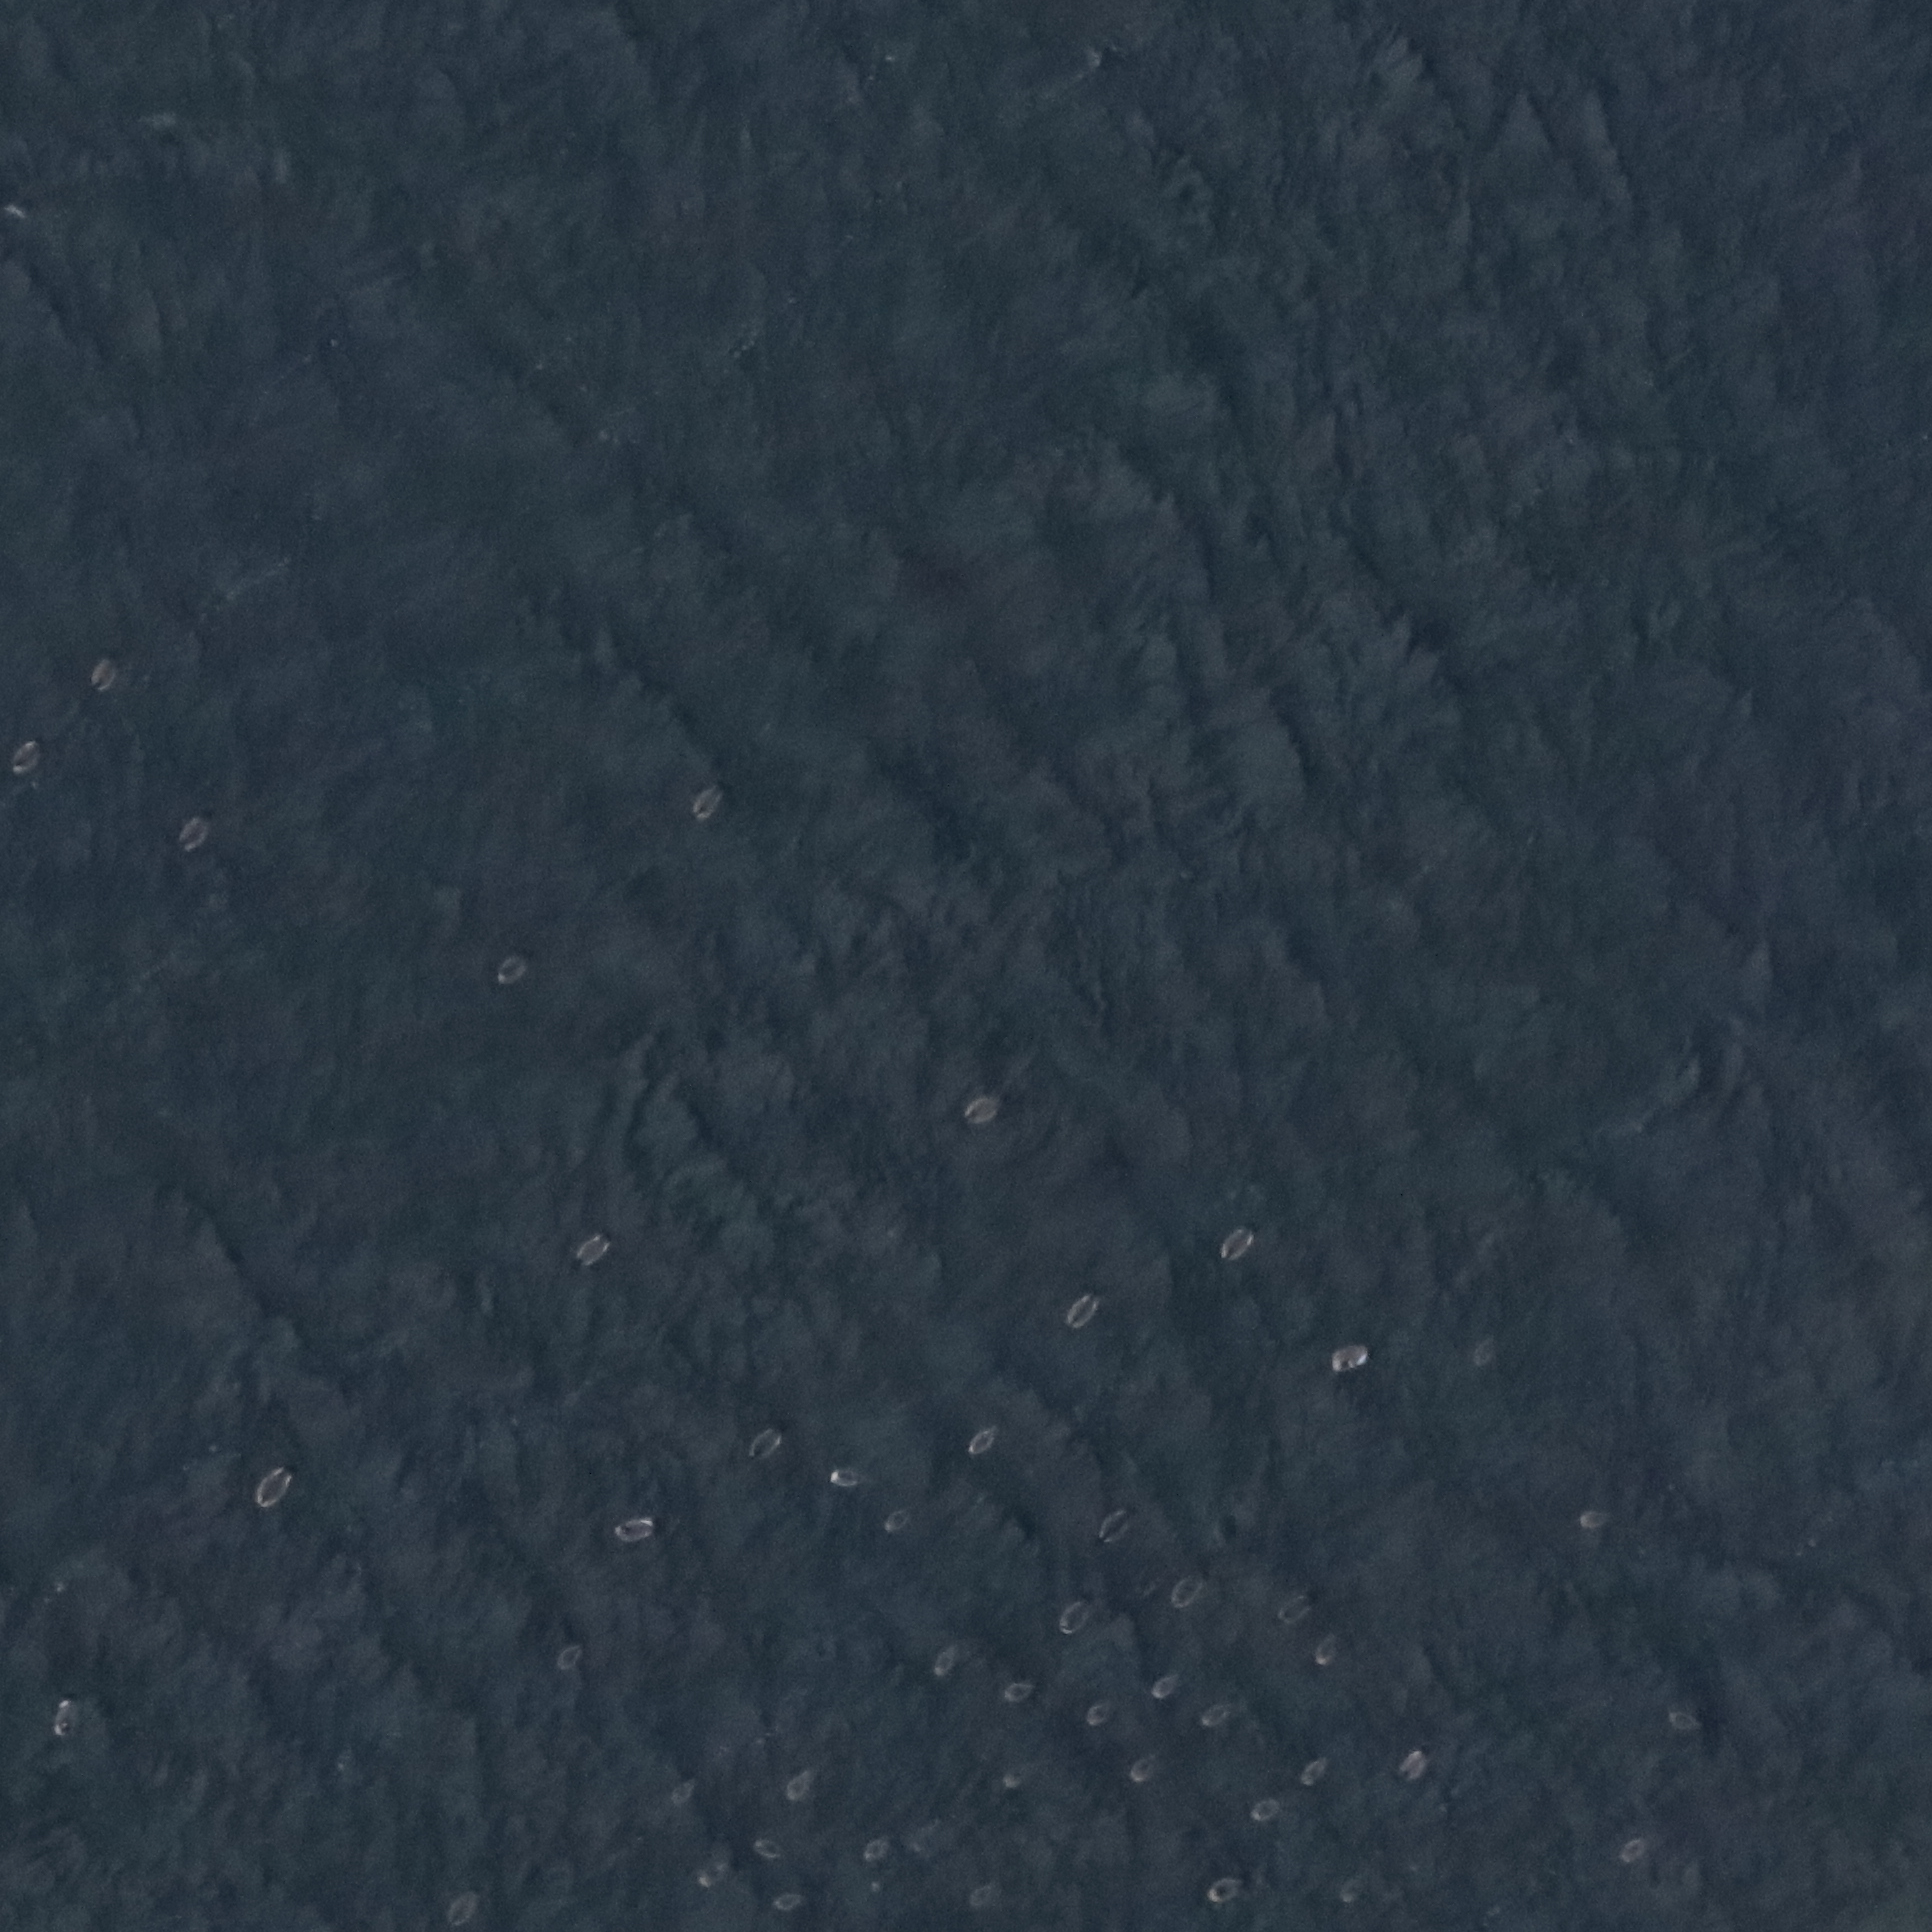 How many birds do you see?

47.